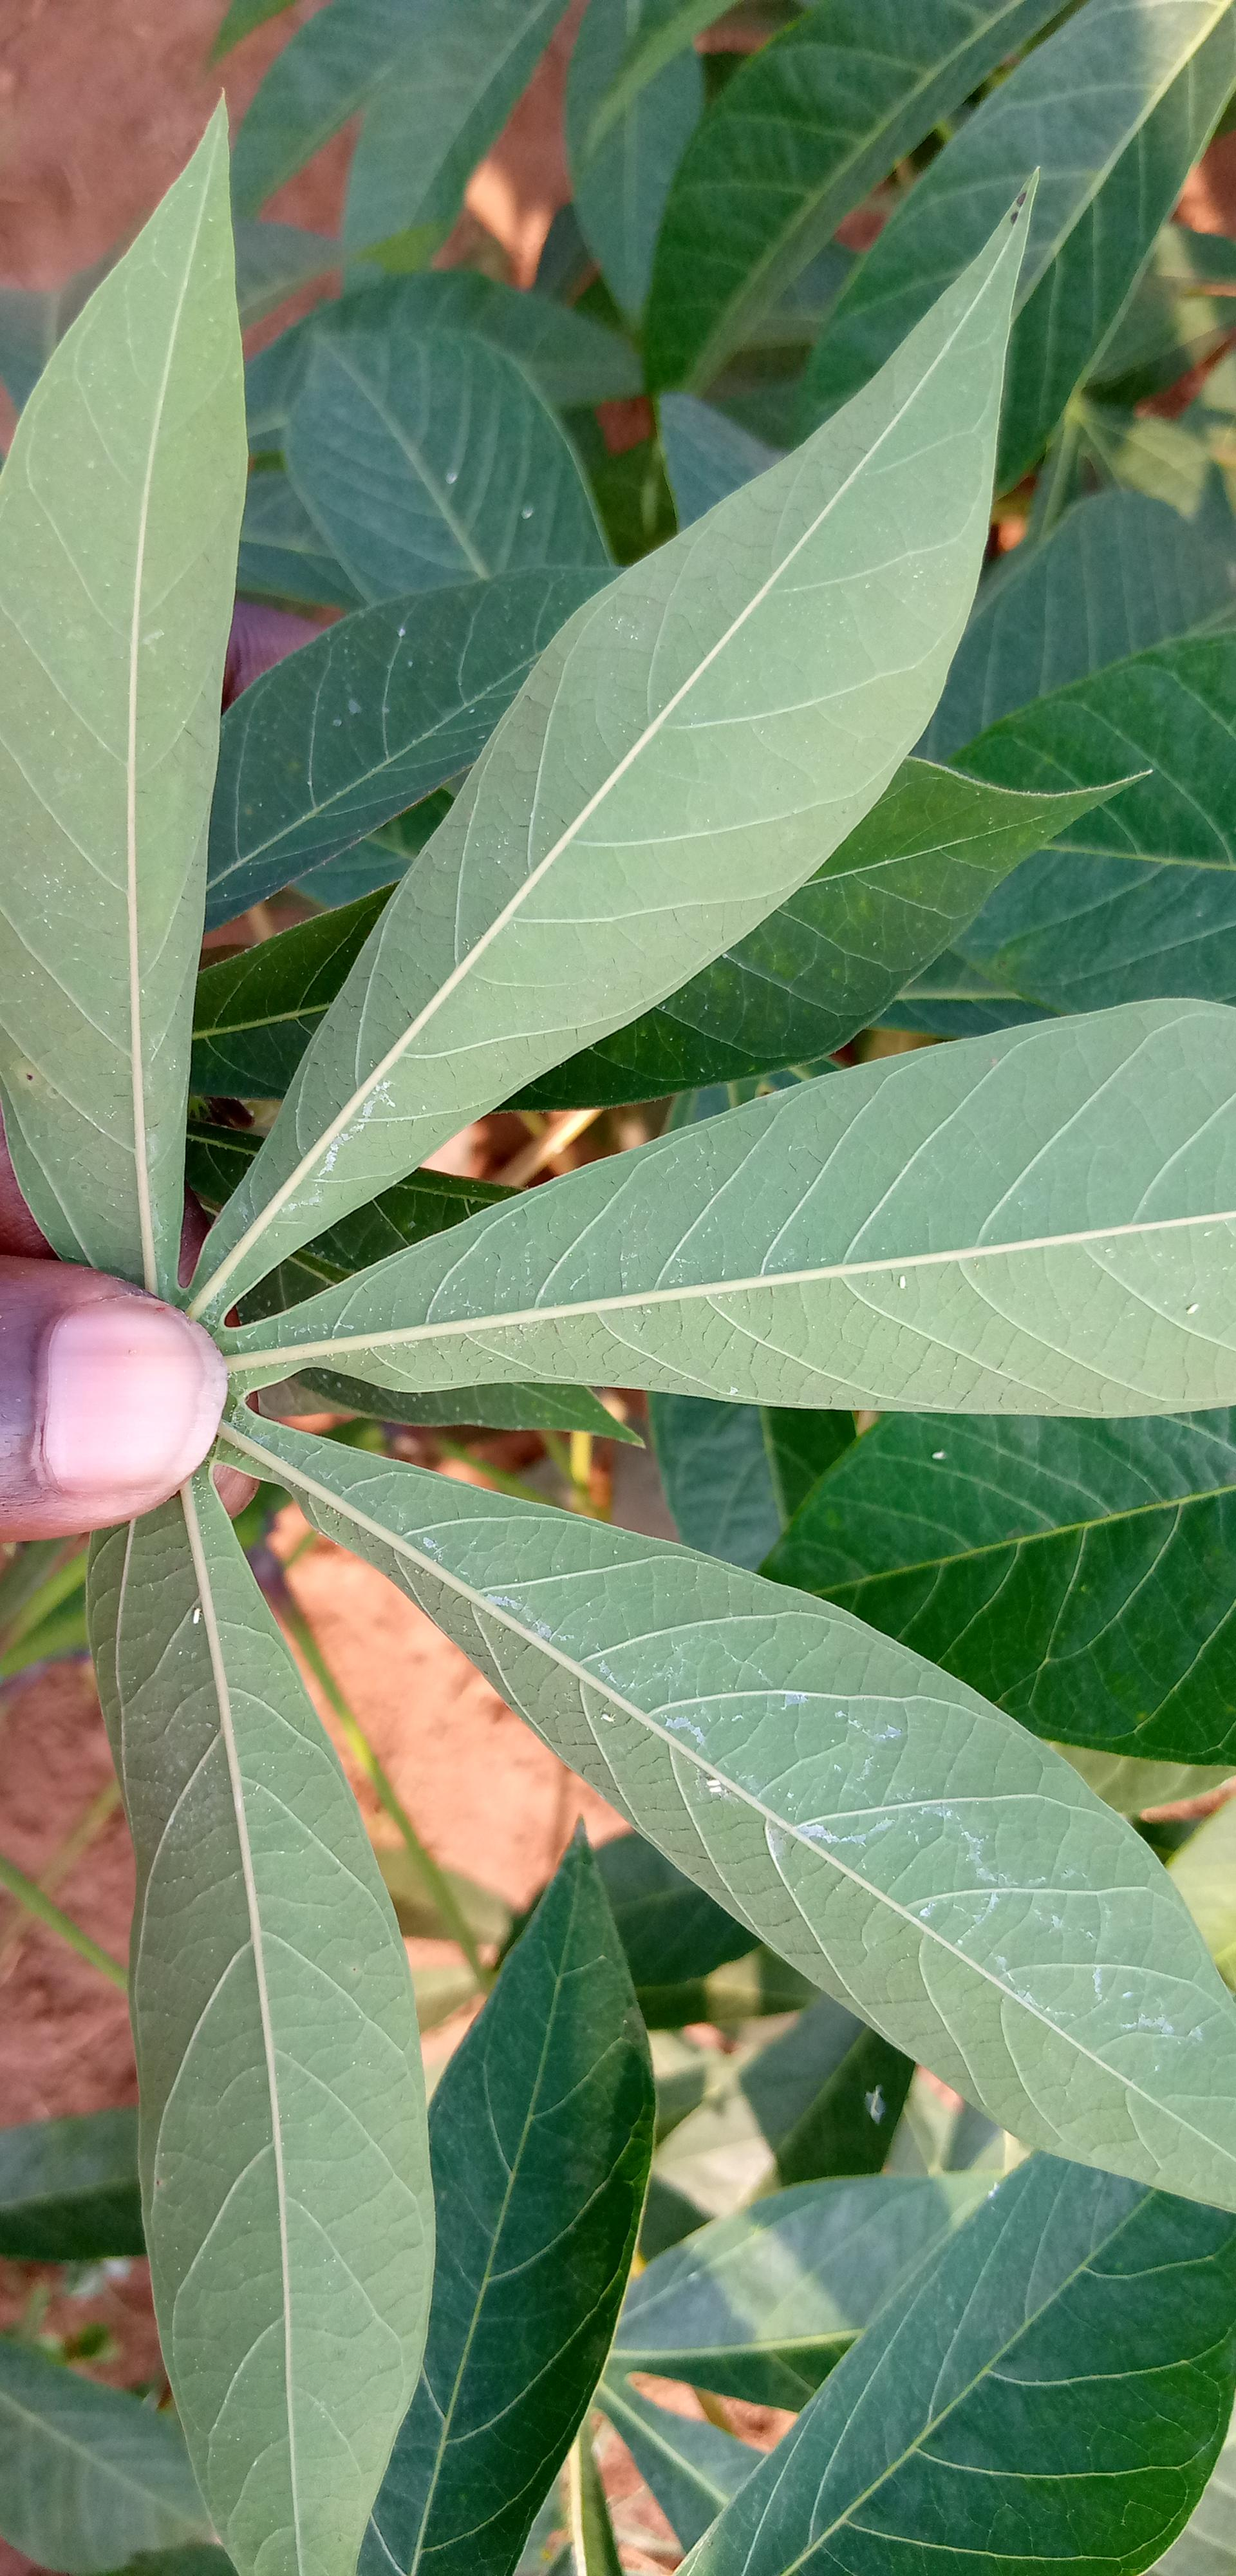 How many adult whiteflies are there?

7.